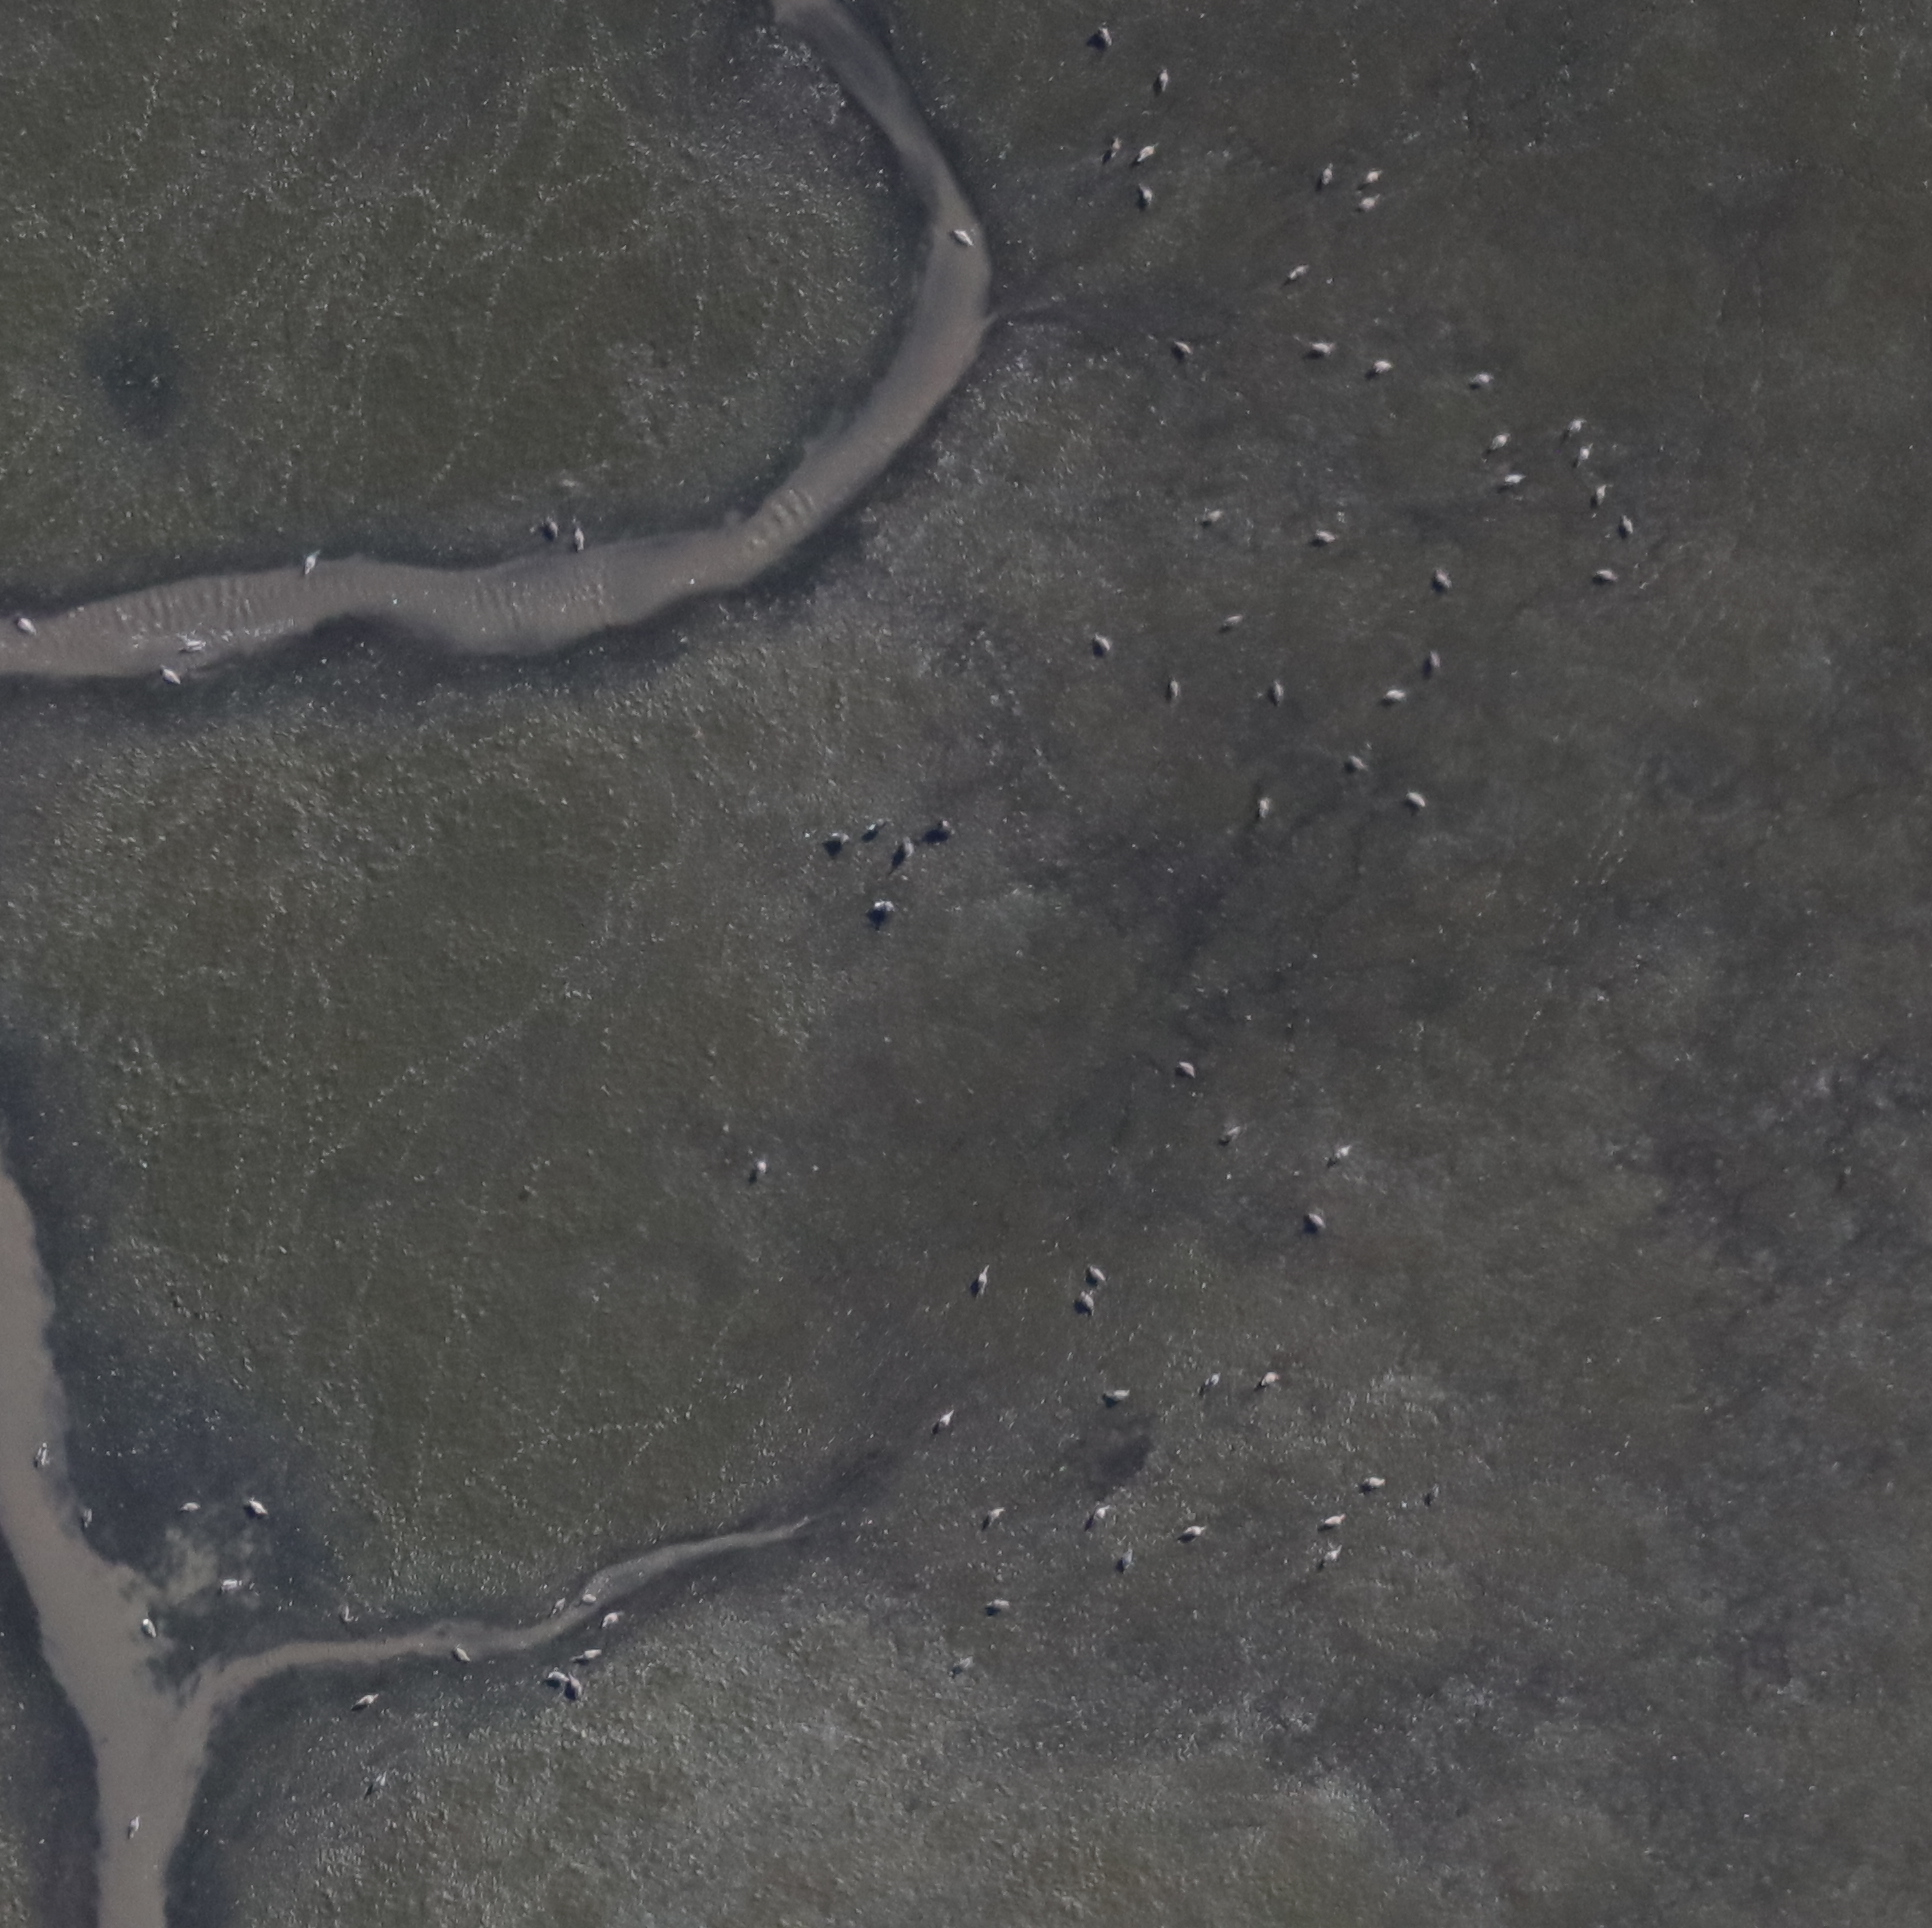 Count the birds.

83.